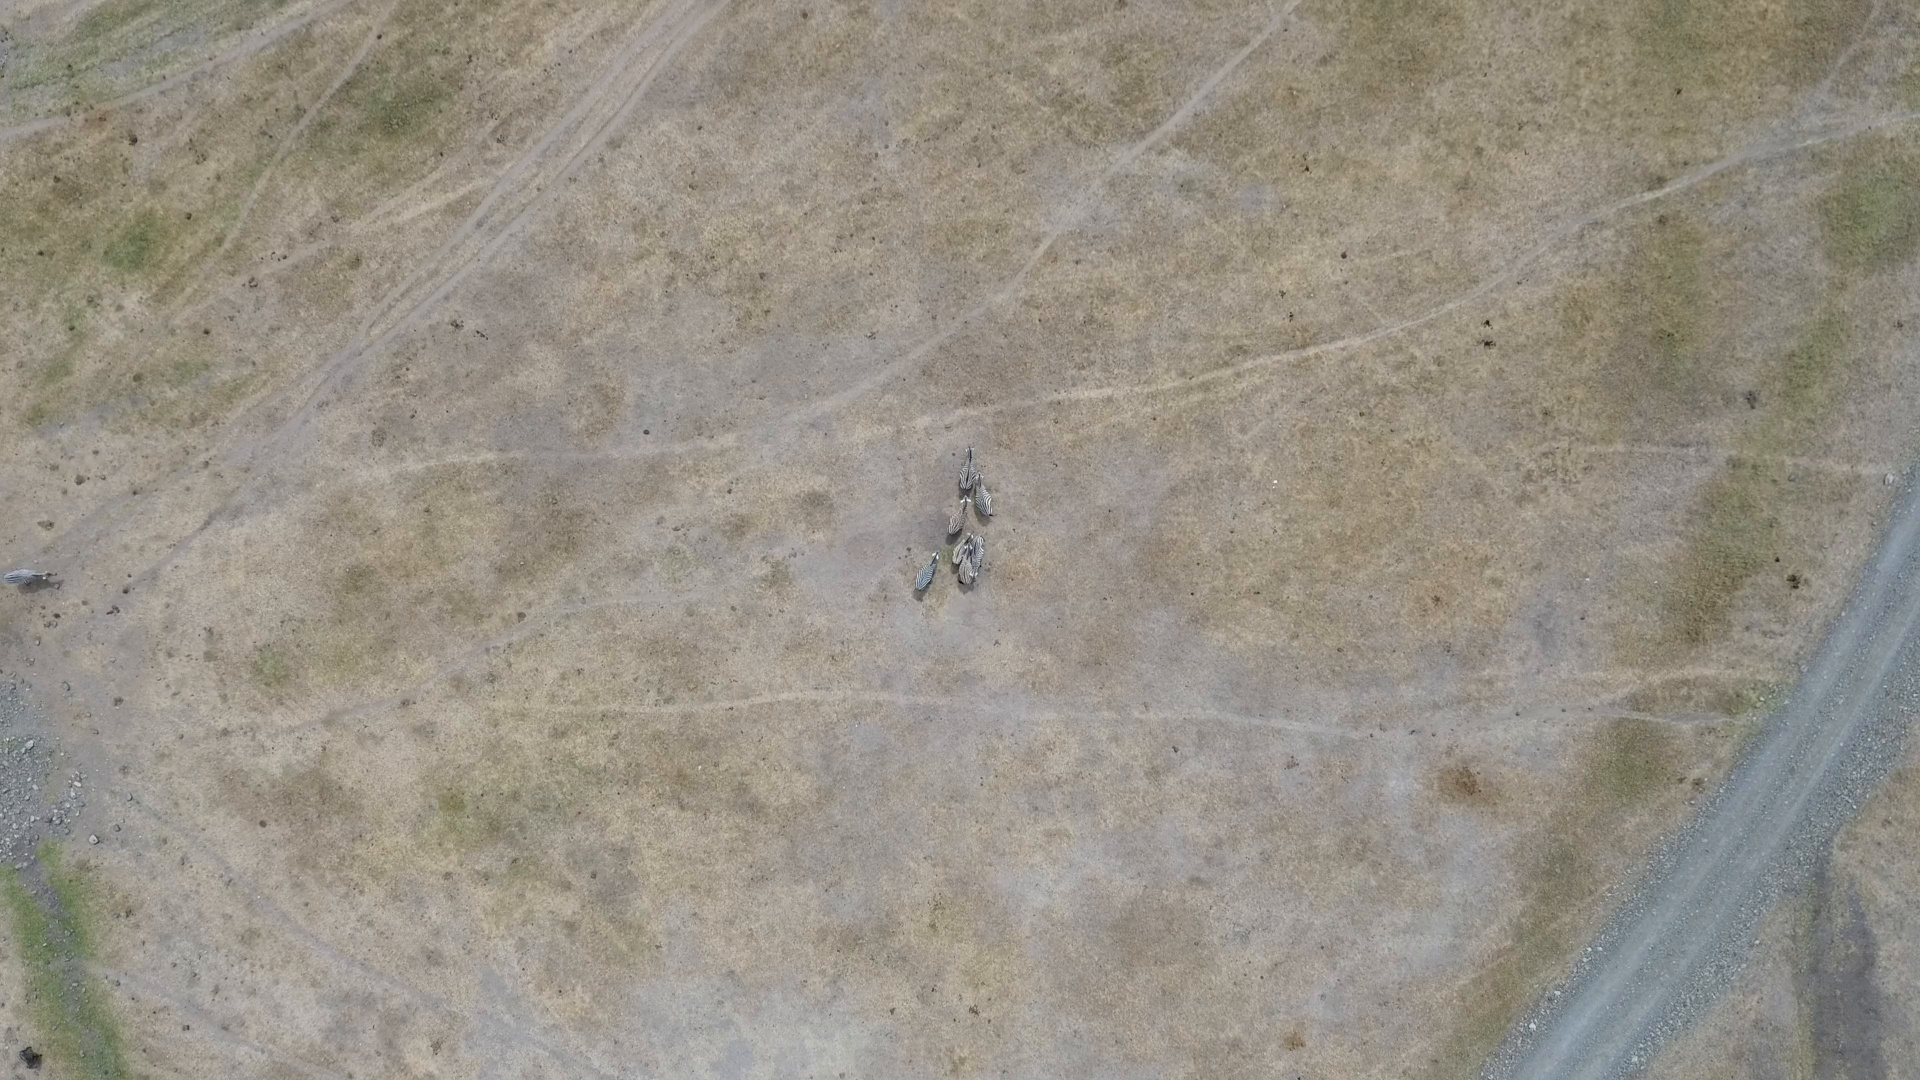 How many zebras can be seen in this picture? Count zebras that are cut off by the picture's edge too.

8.